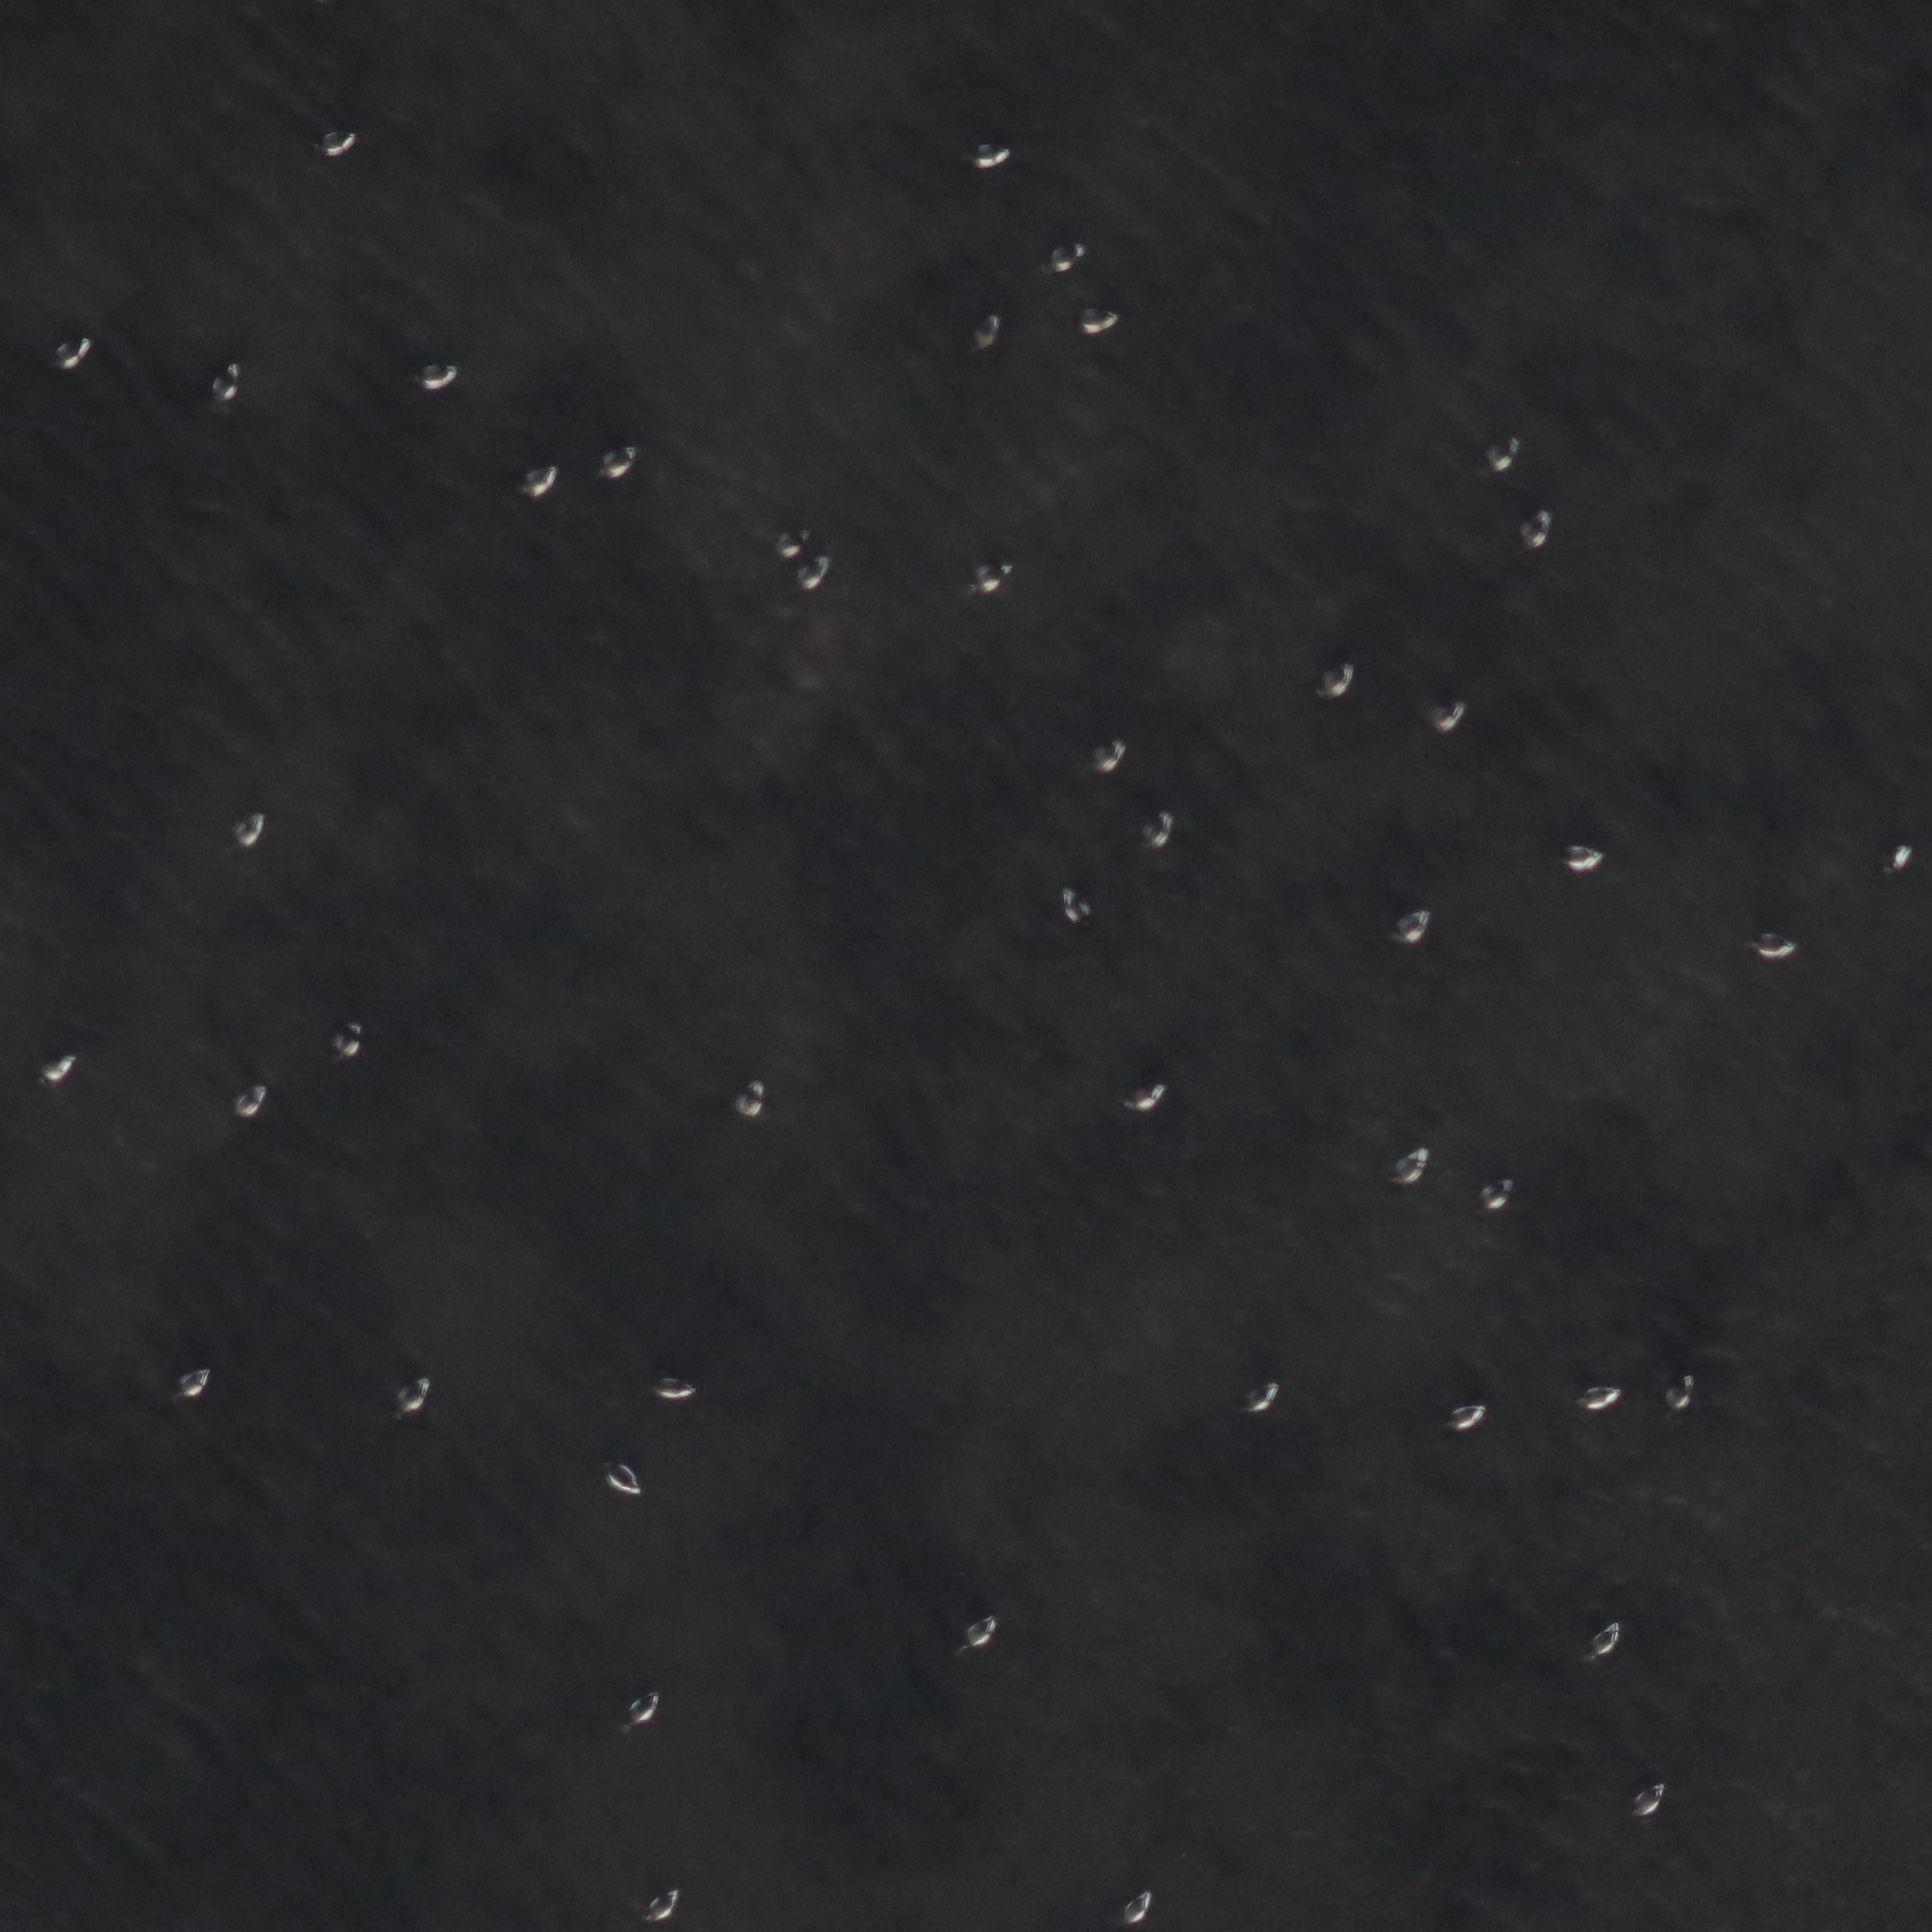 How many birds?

46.